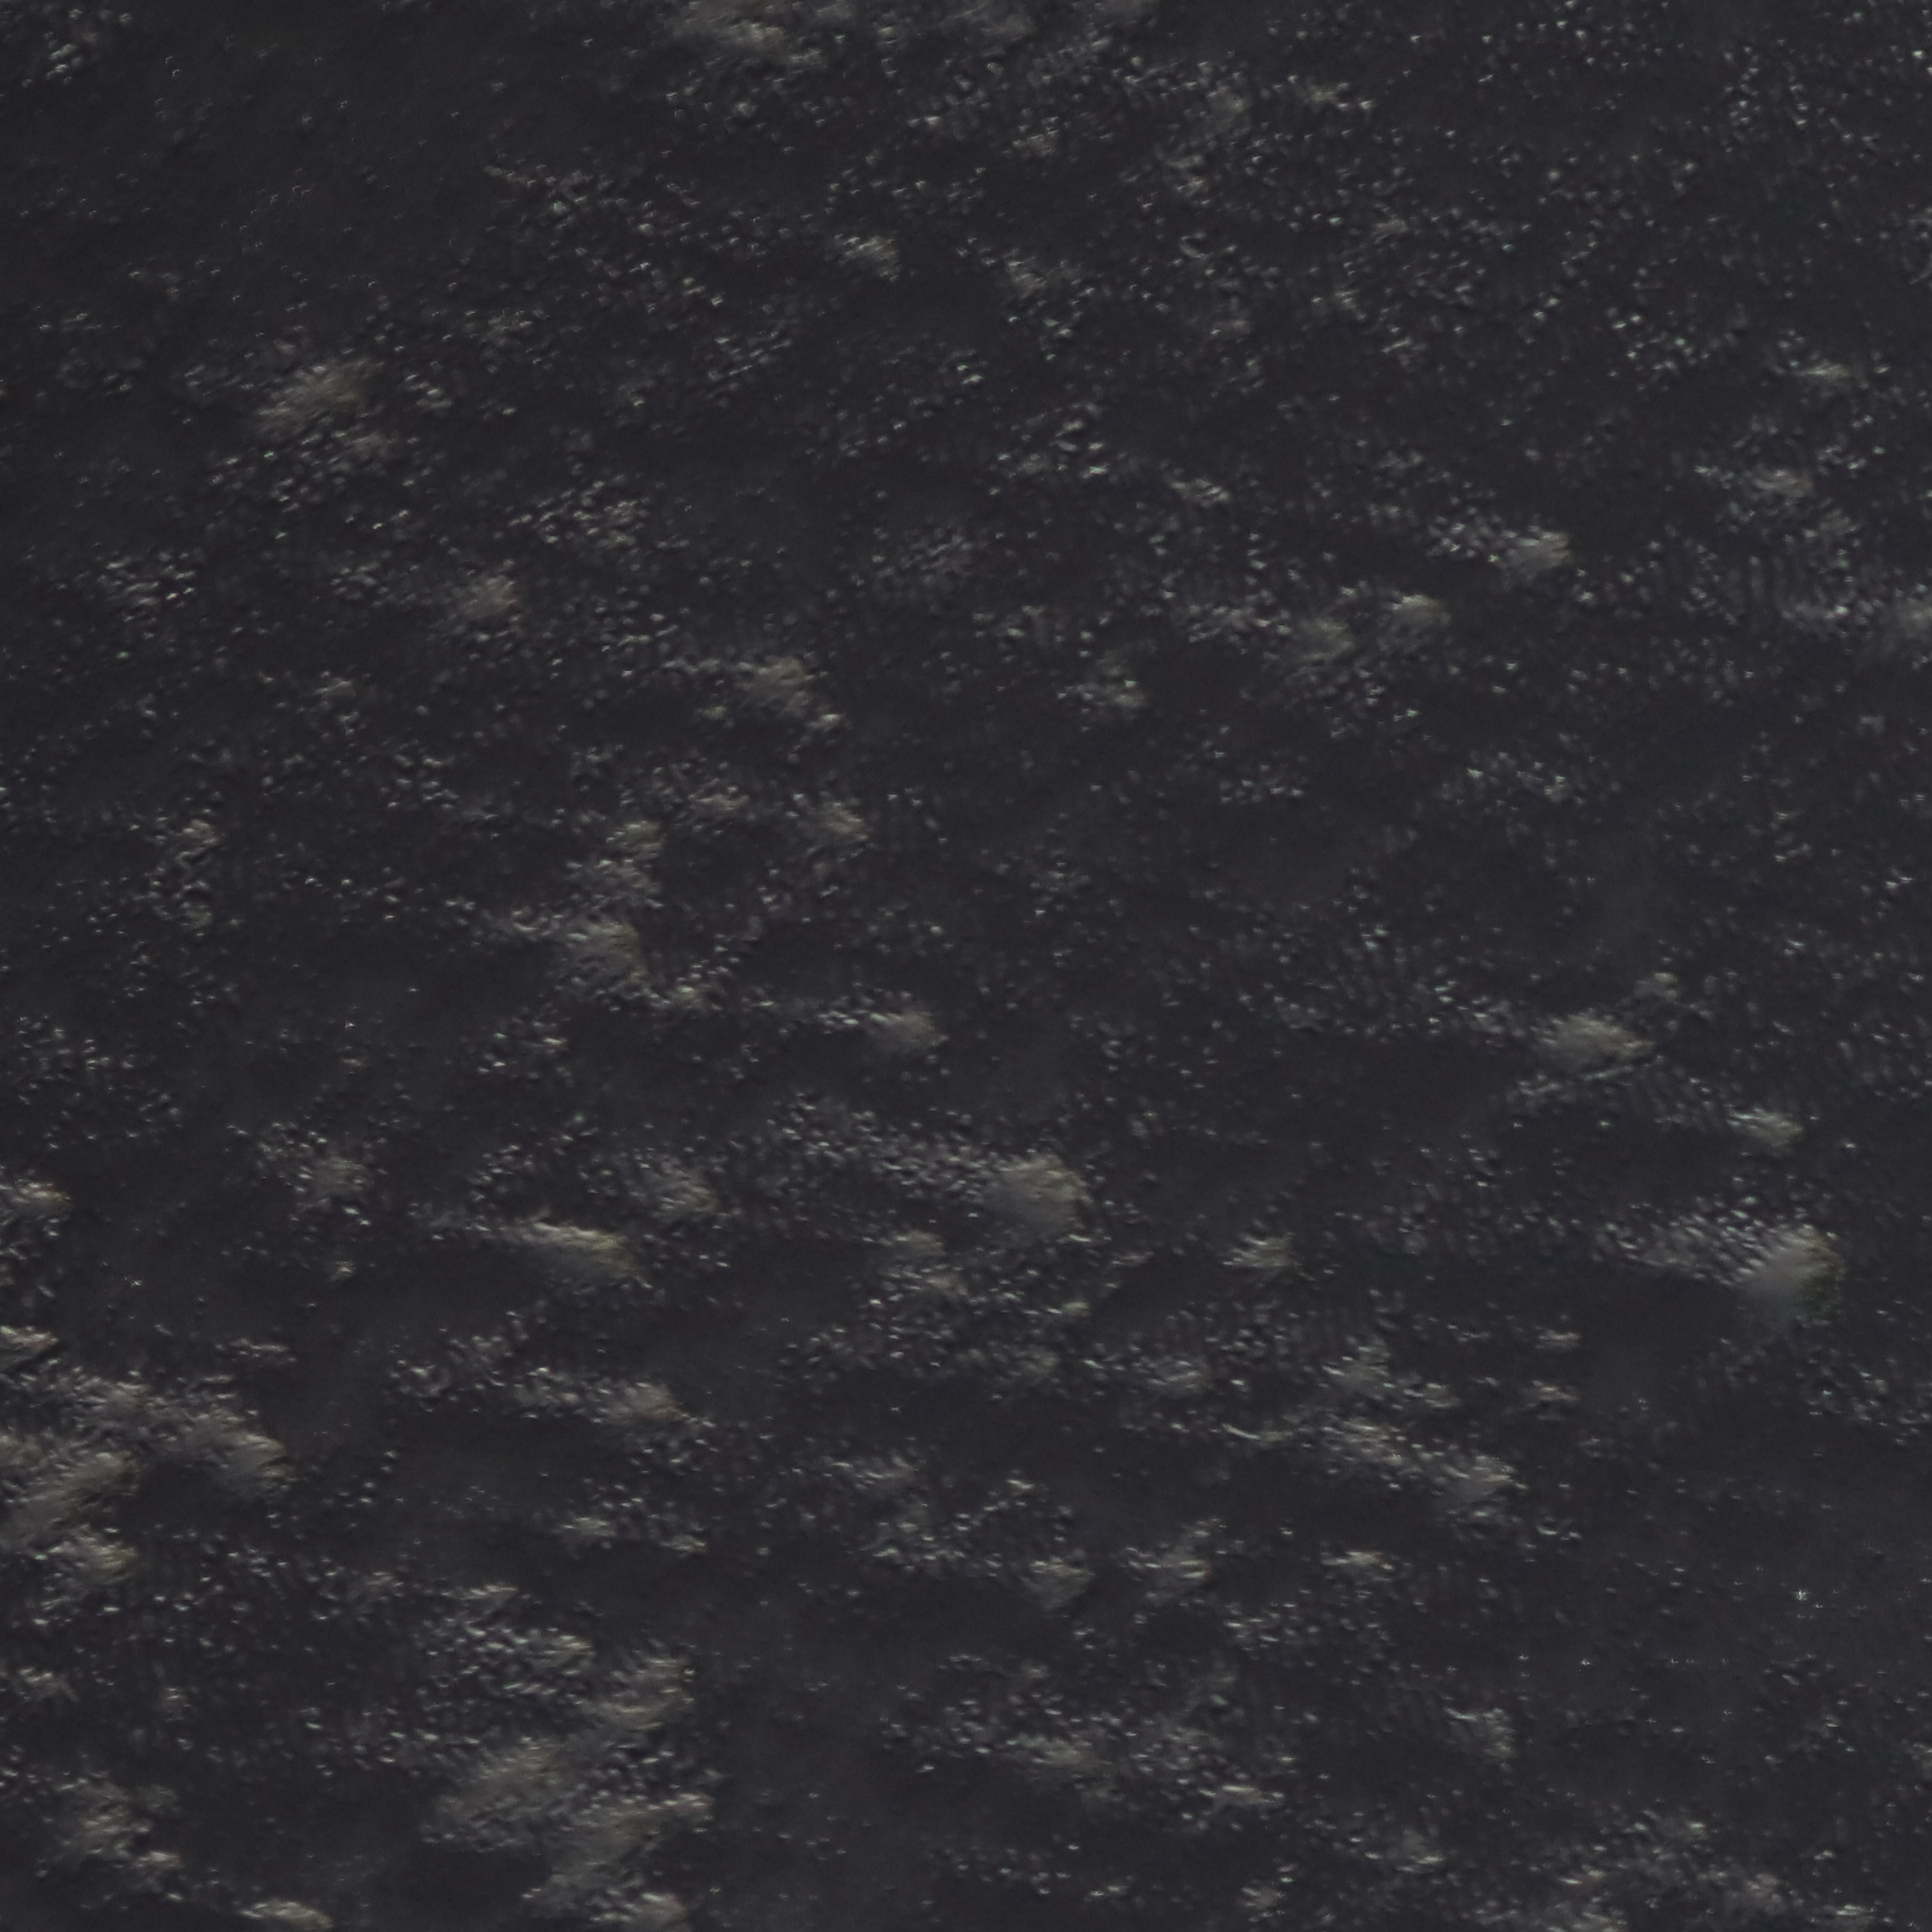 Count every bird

0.